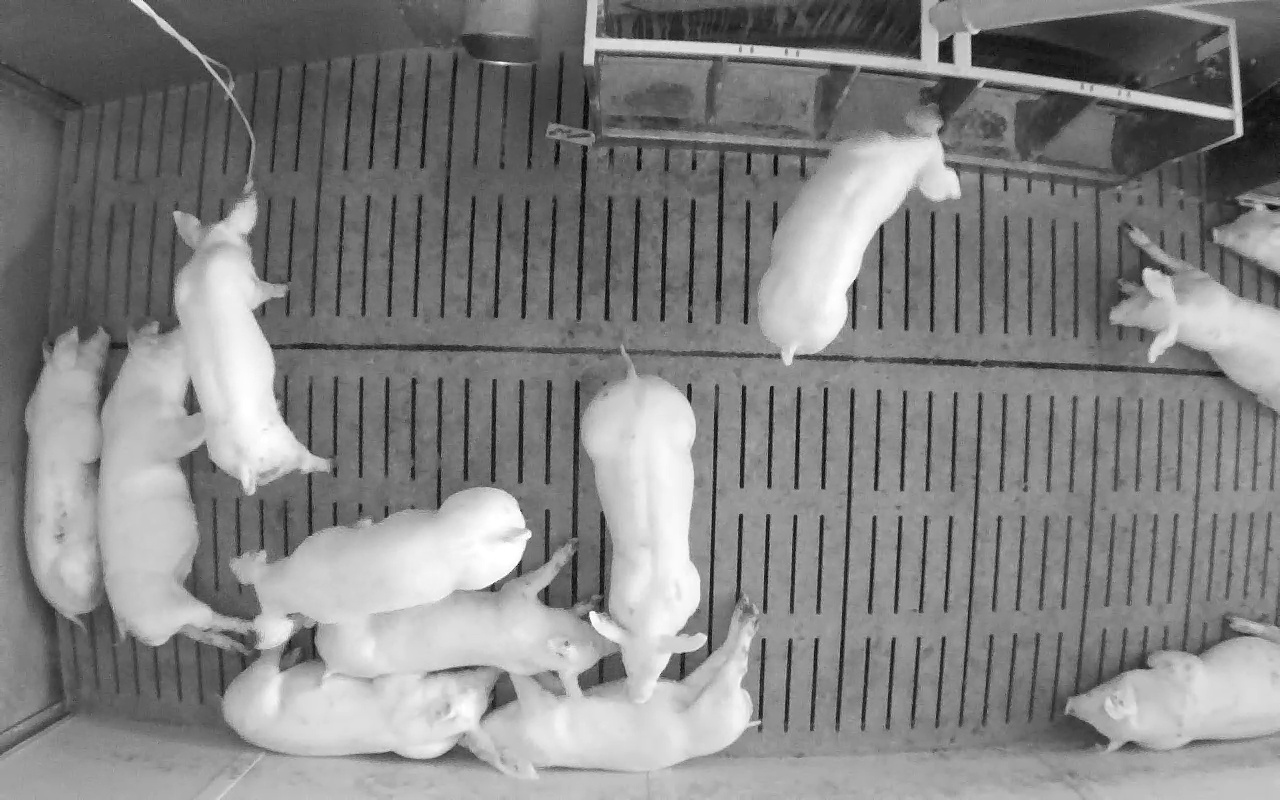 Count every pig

12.